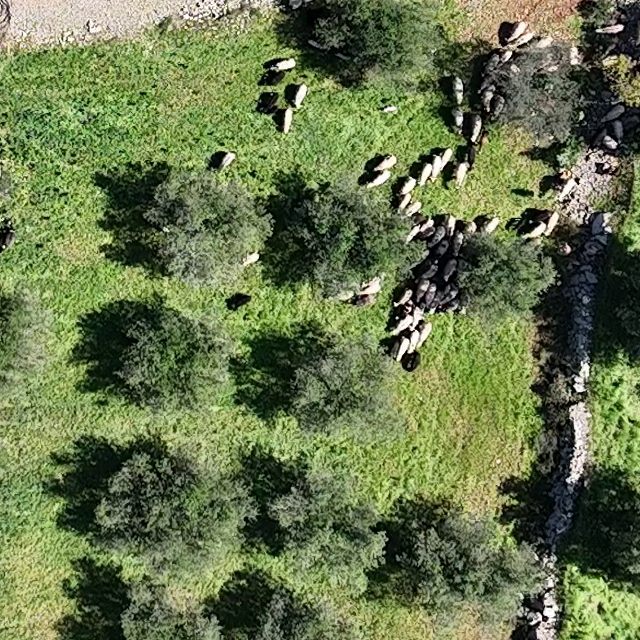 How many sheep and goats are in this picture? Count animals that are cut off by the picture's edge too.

82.